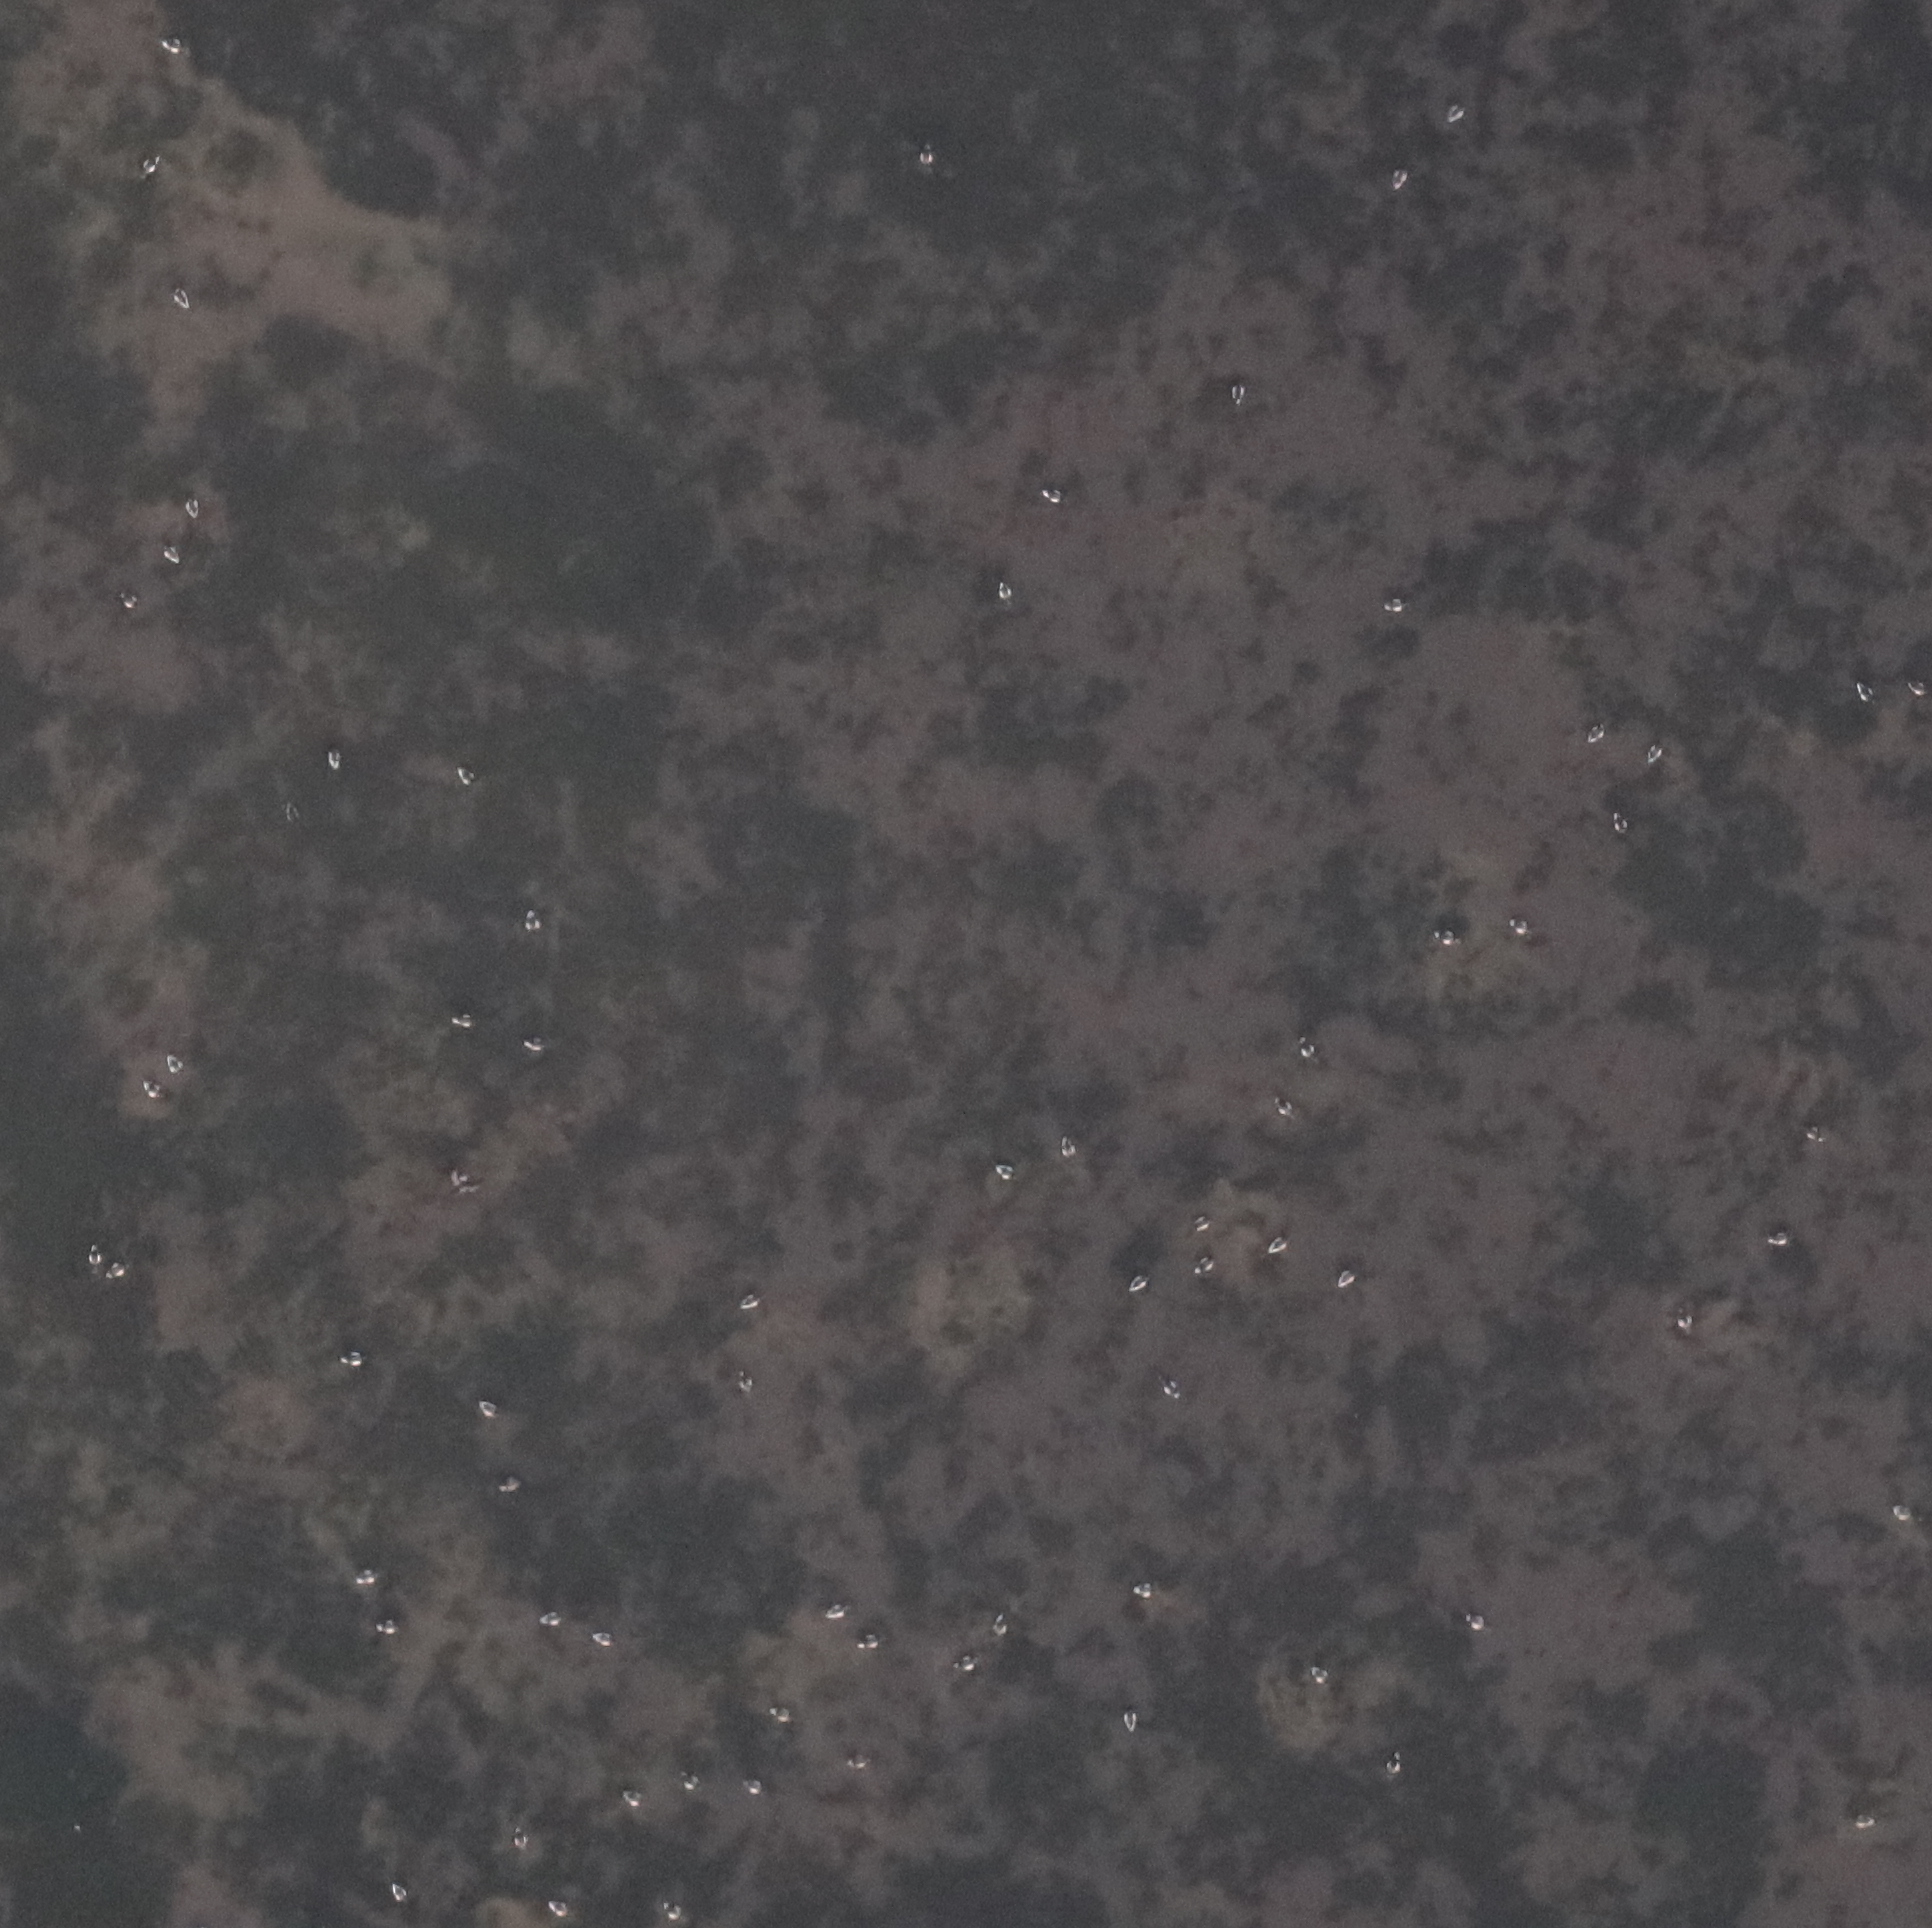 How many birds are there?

73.